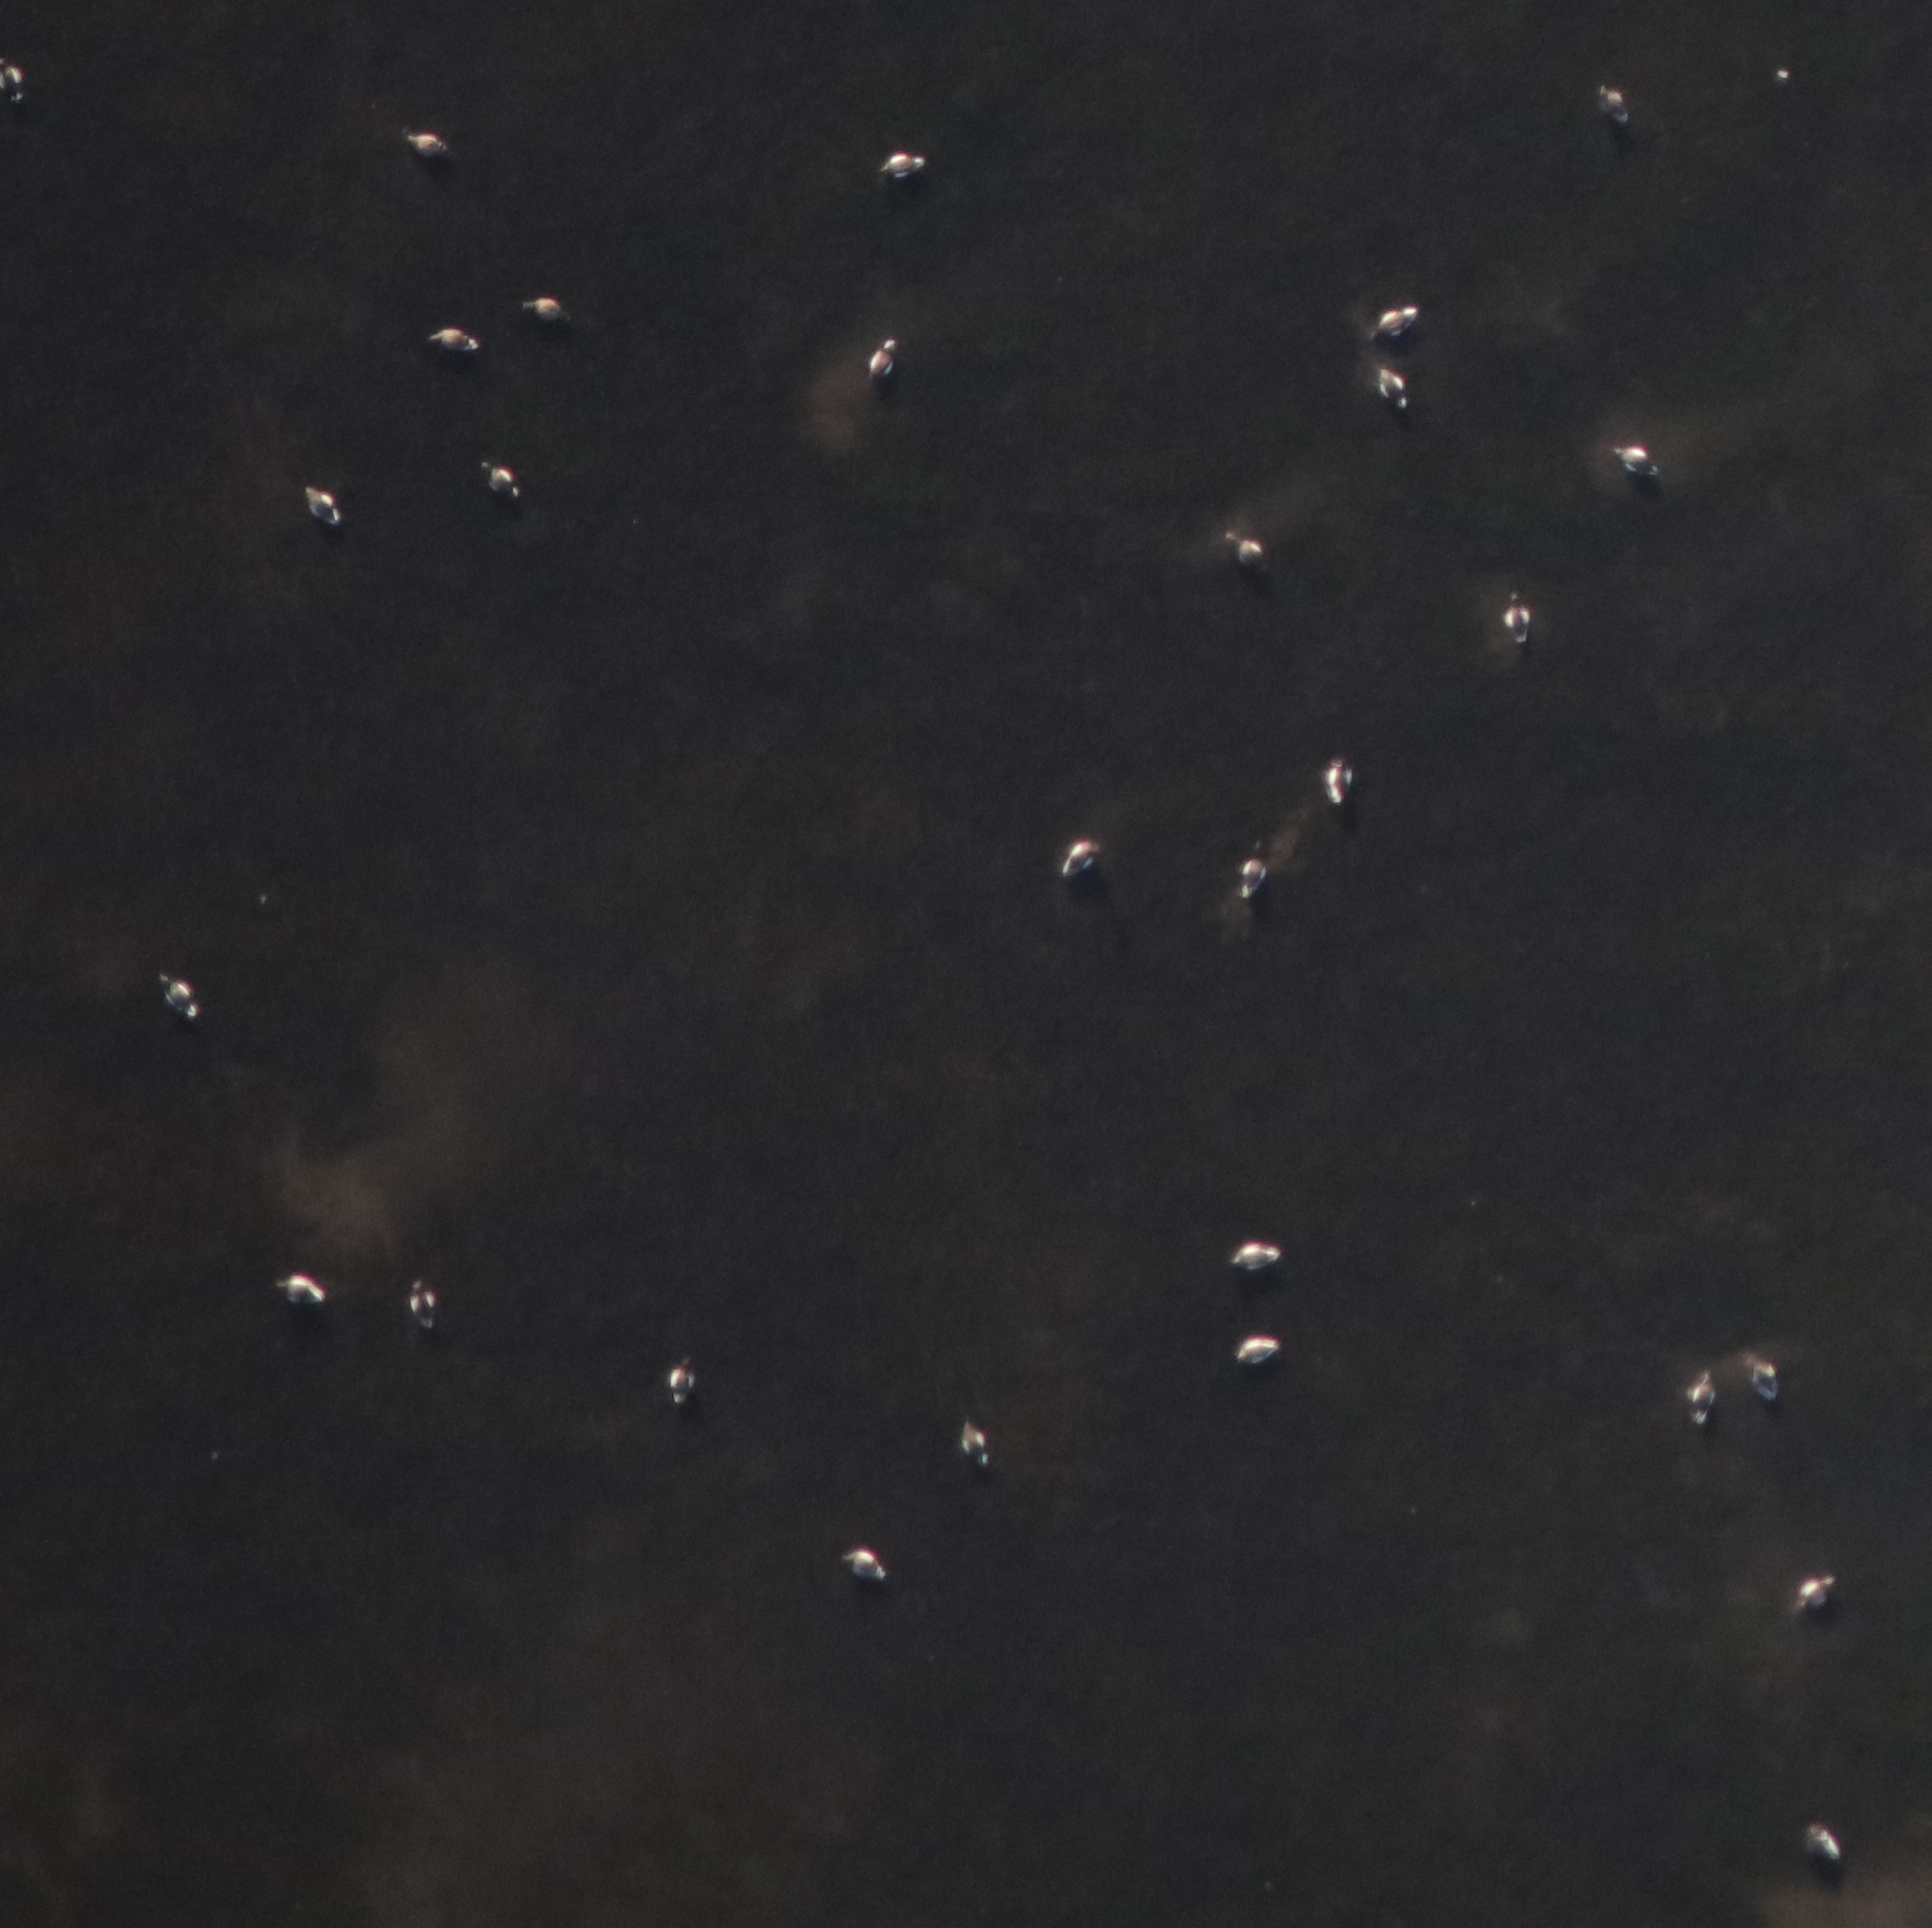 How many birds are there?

28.